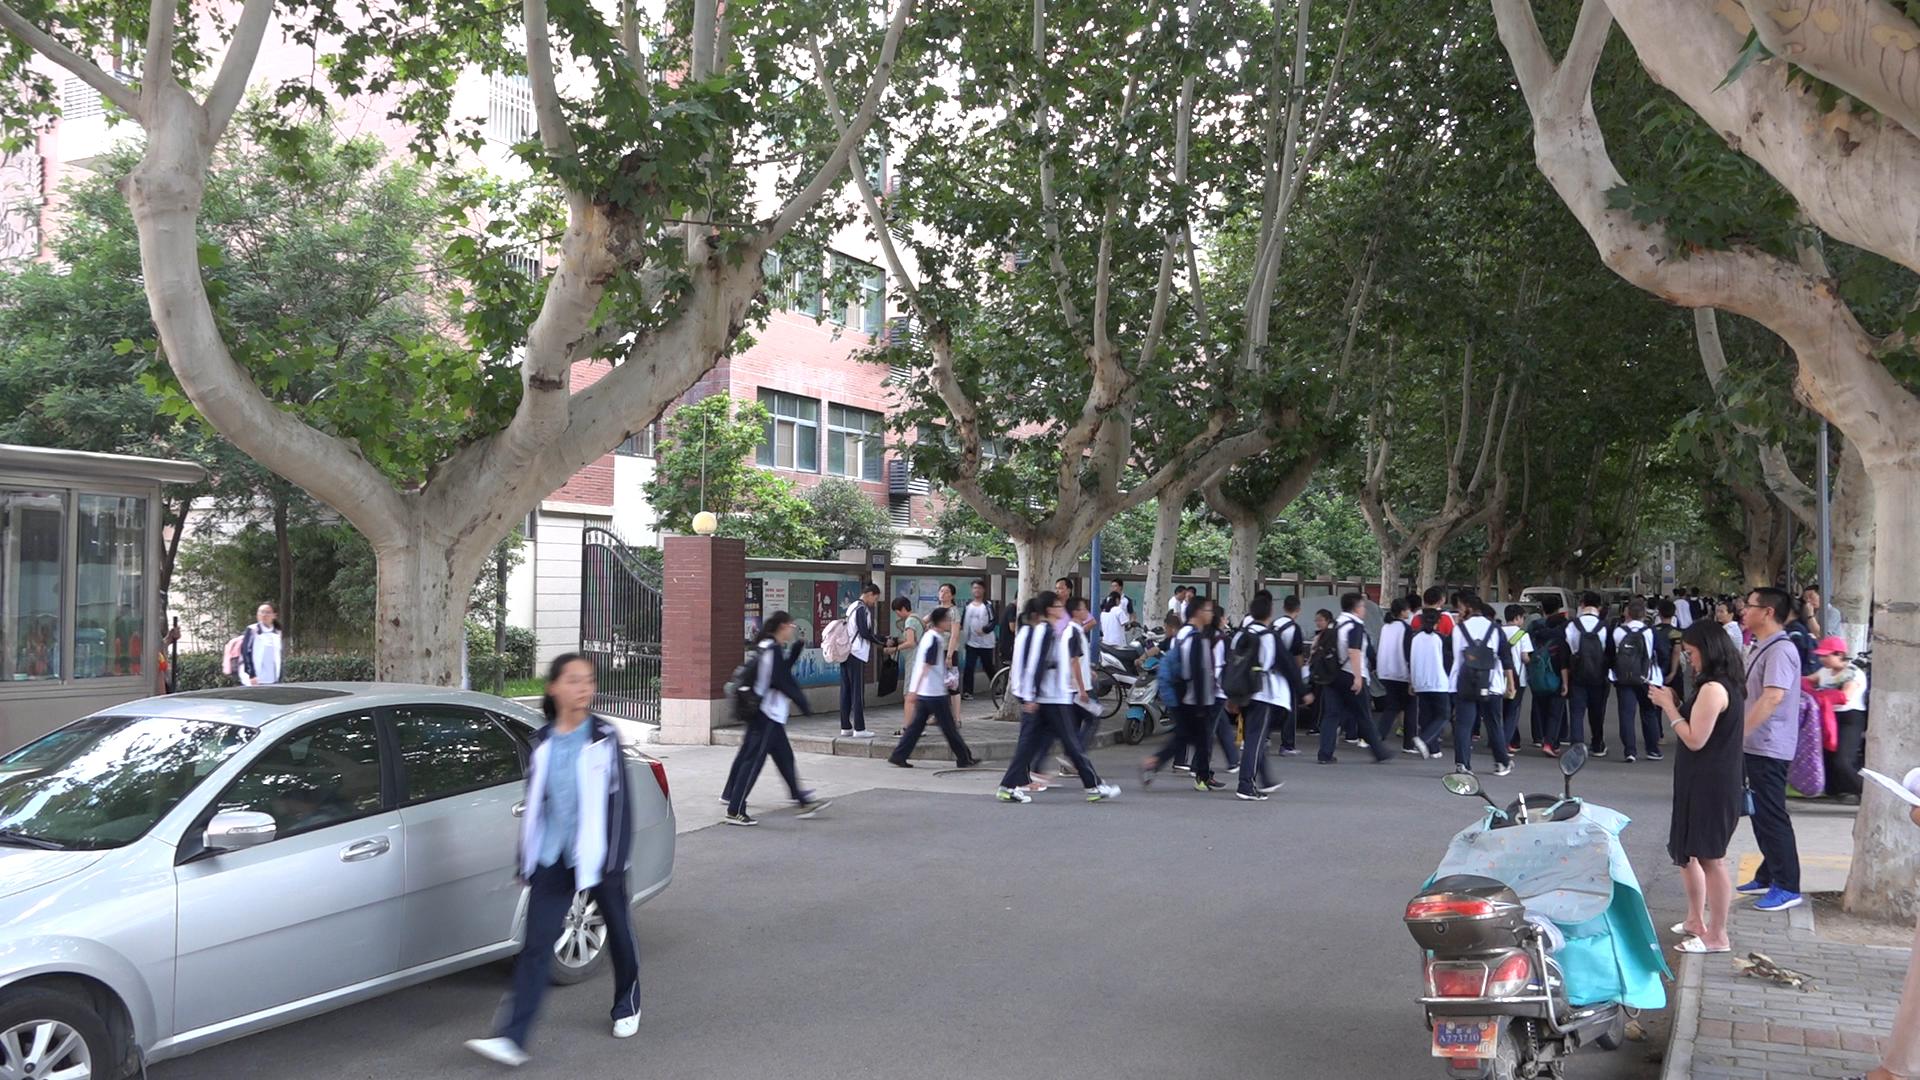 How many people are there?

64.